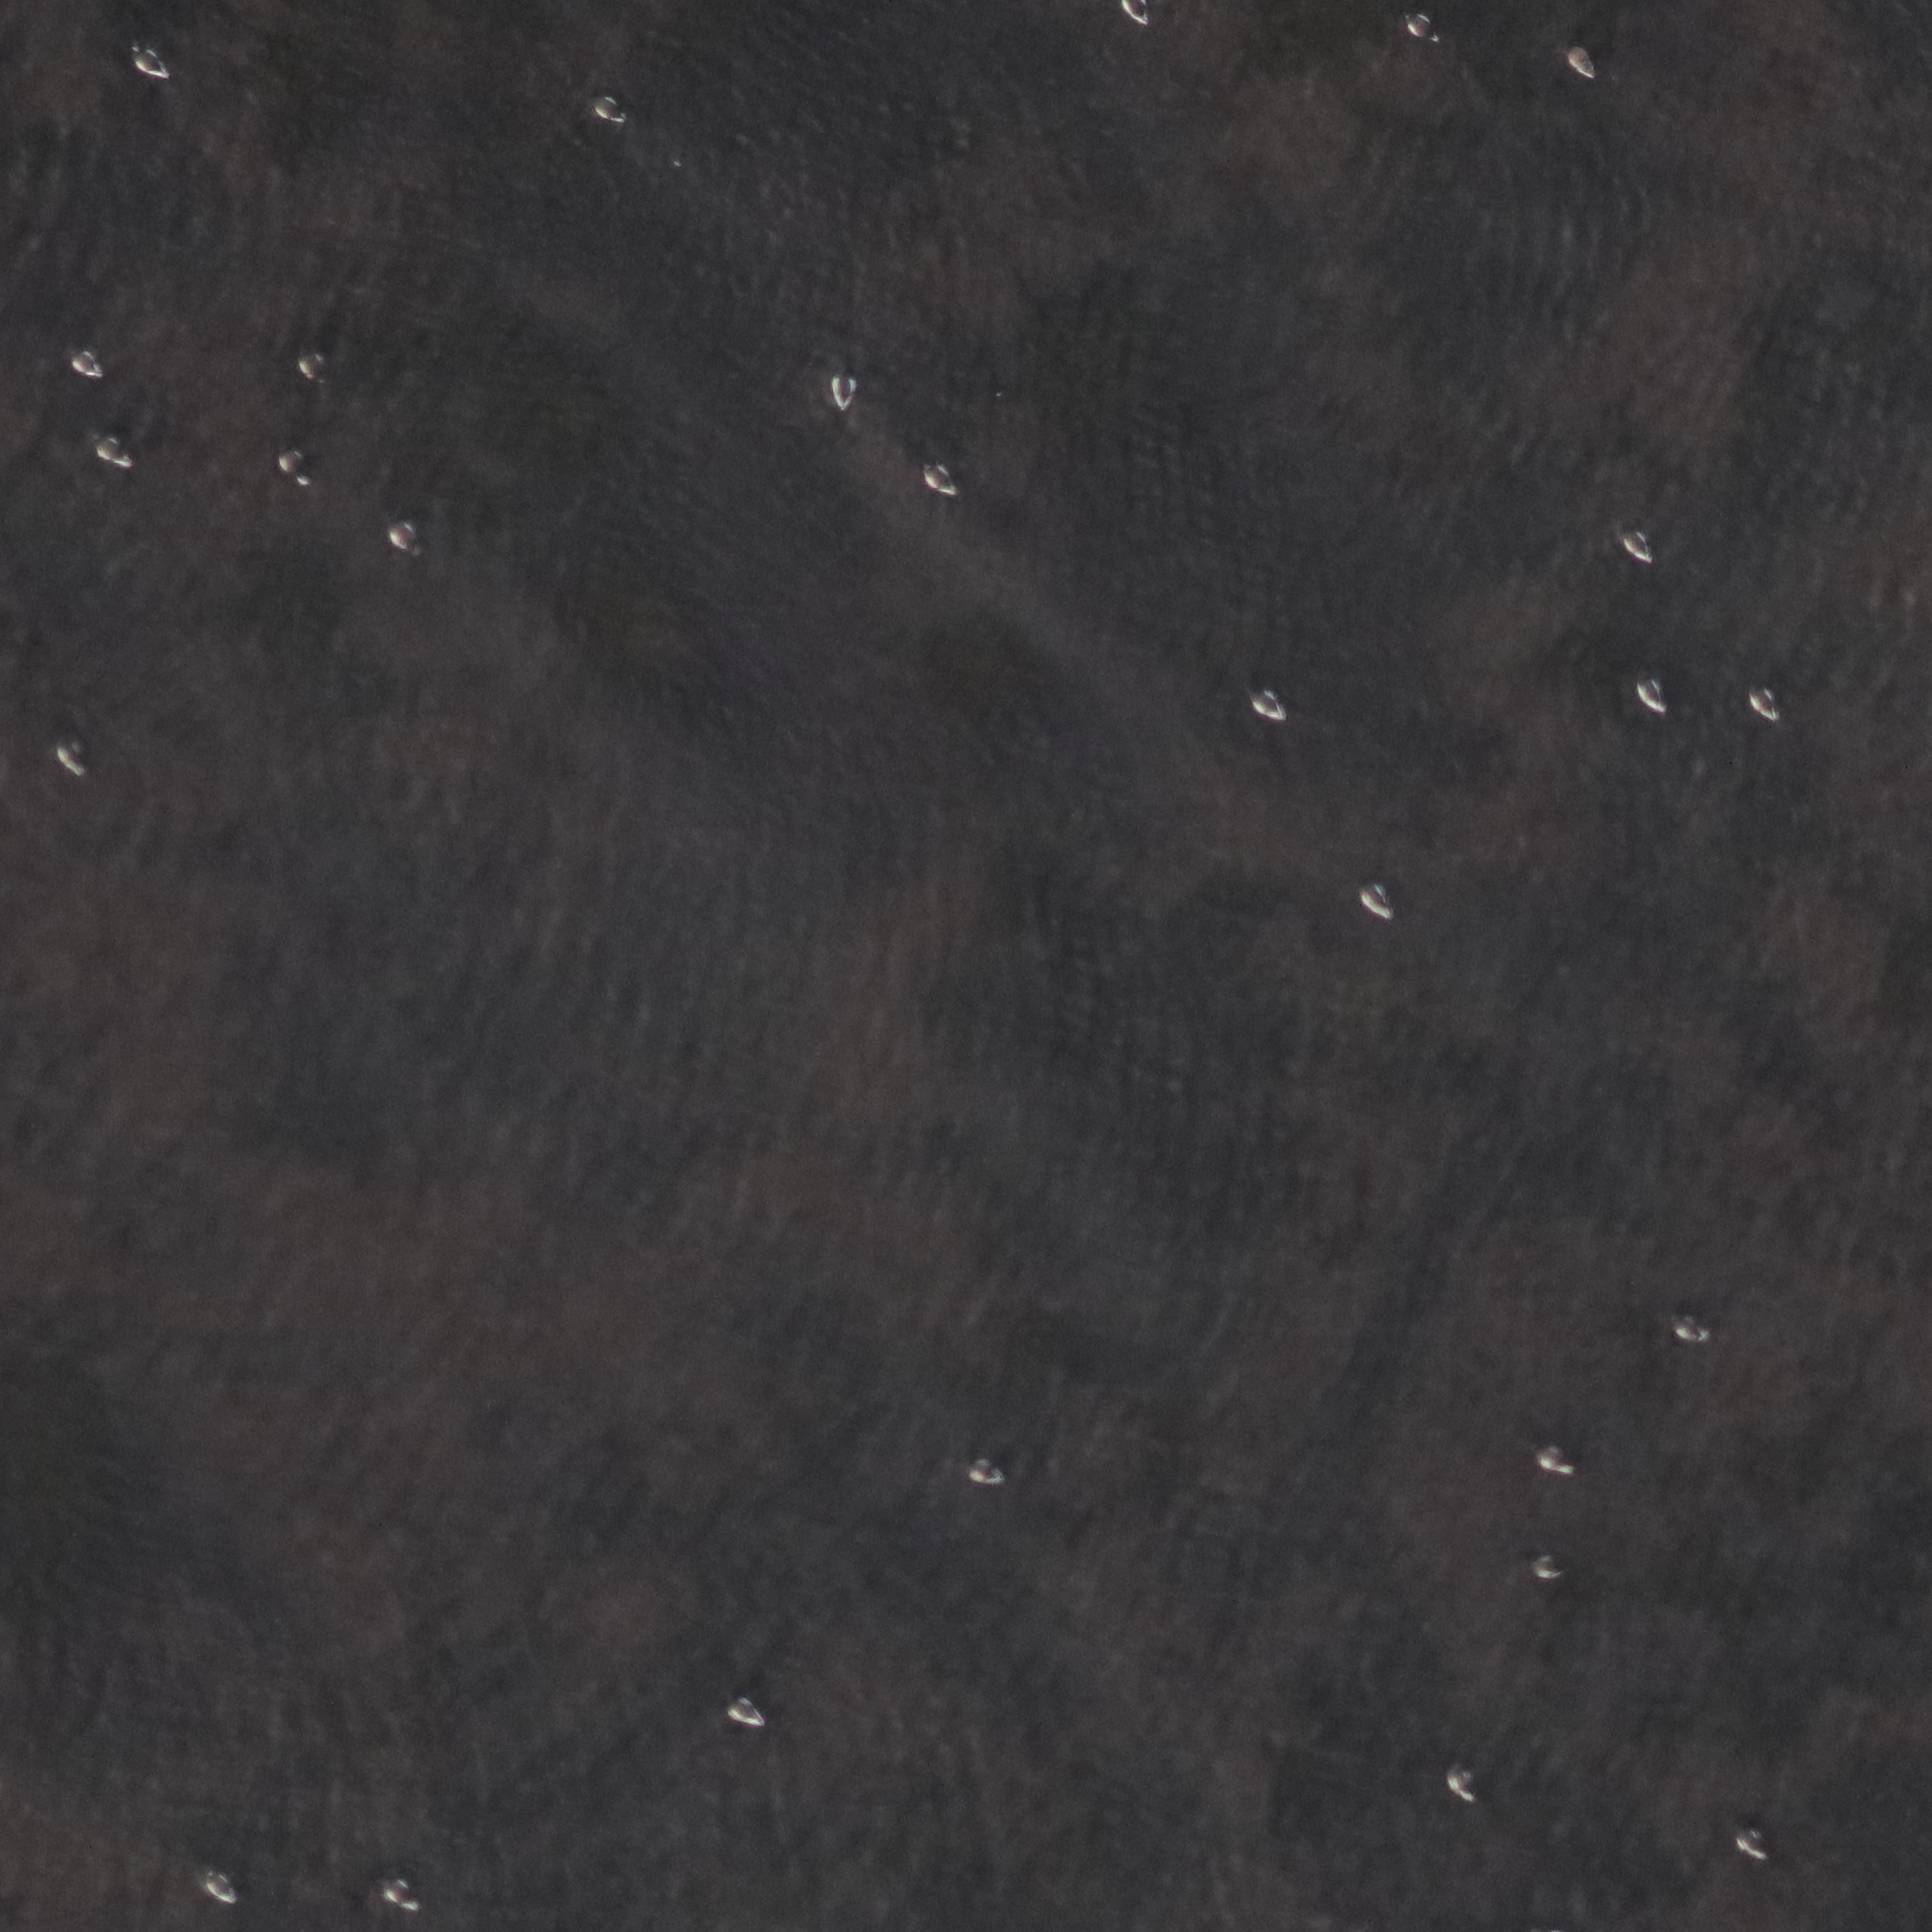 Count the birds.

26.